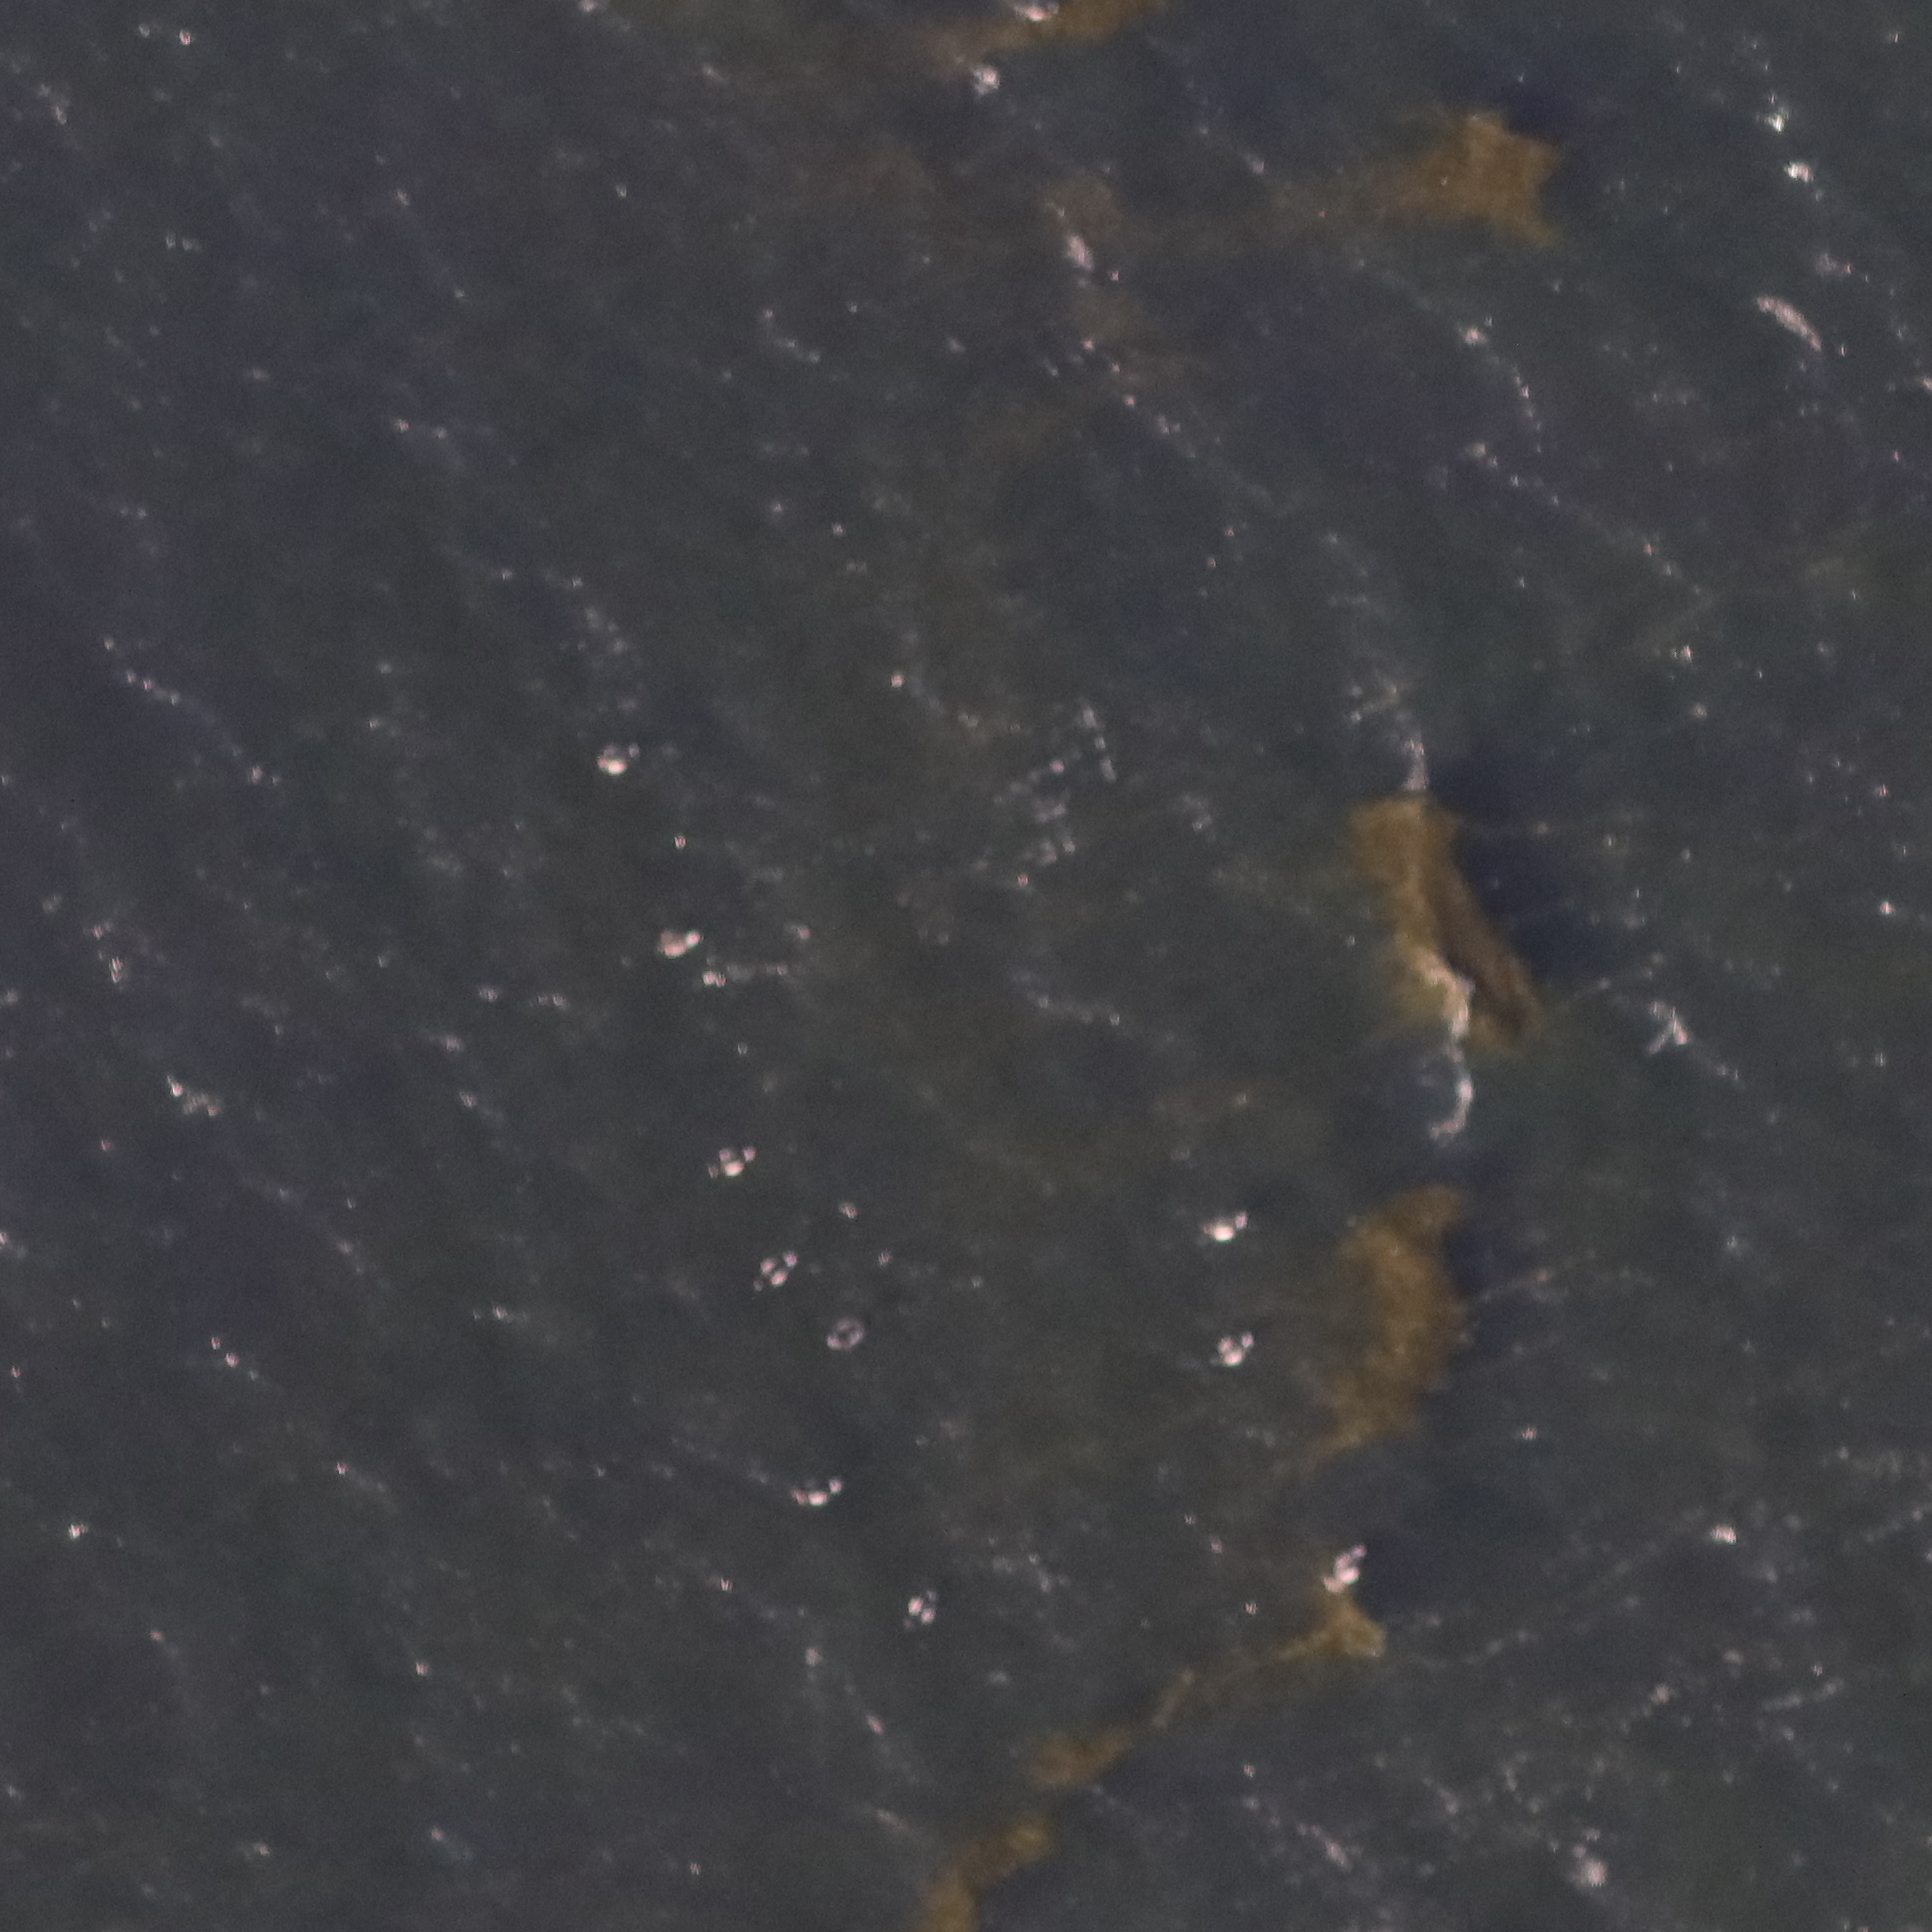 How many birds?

11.